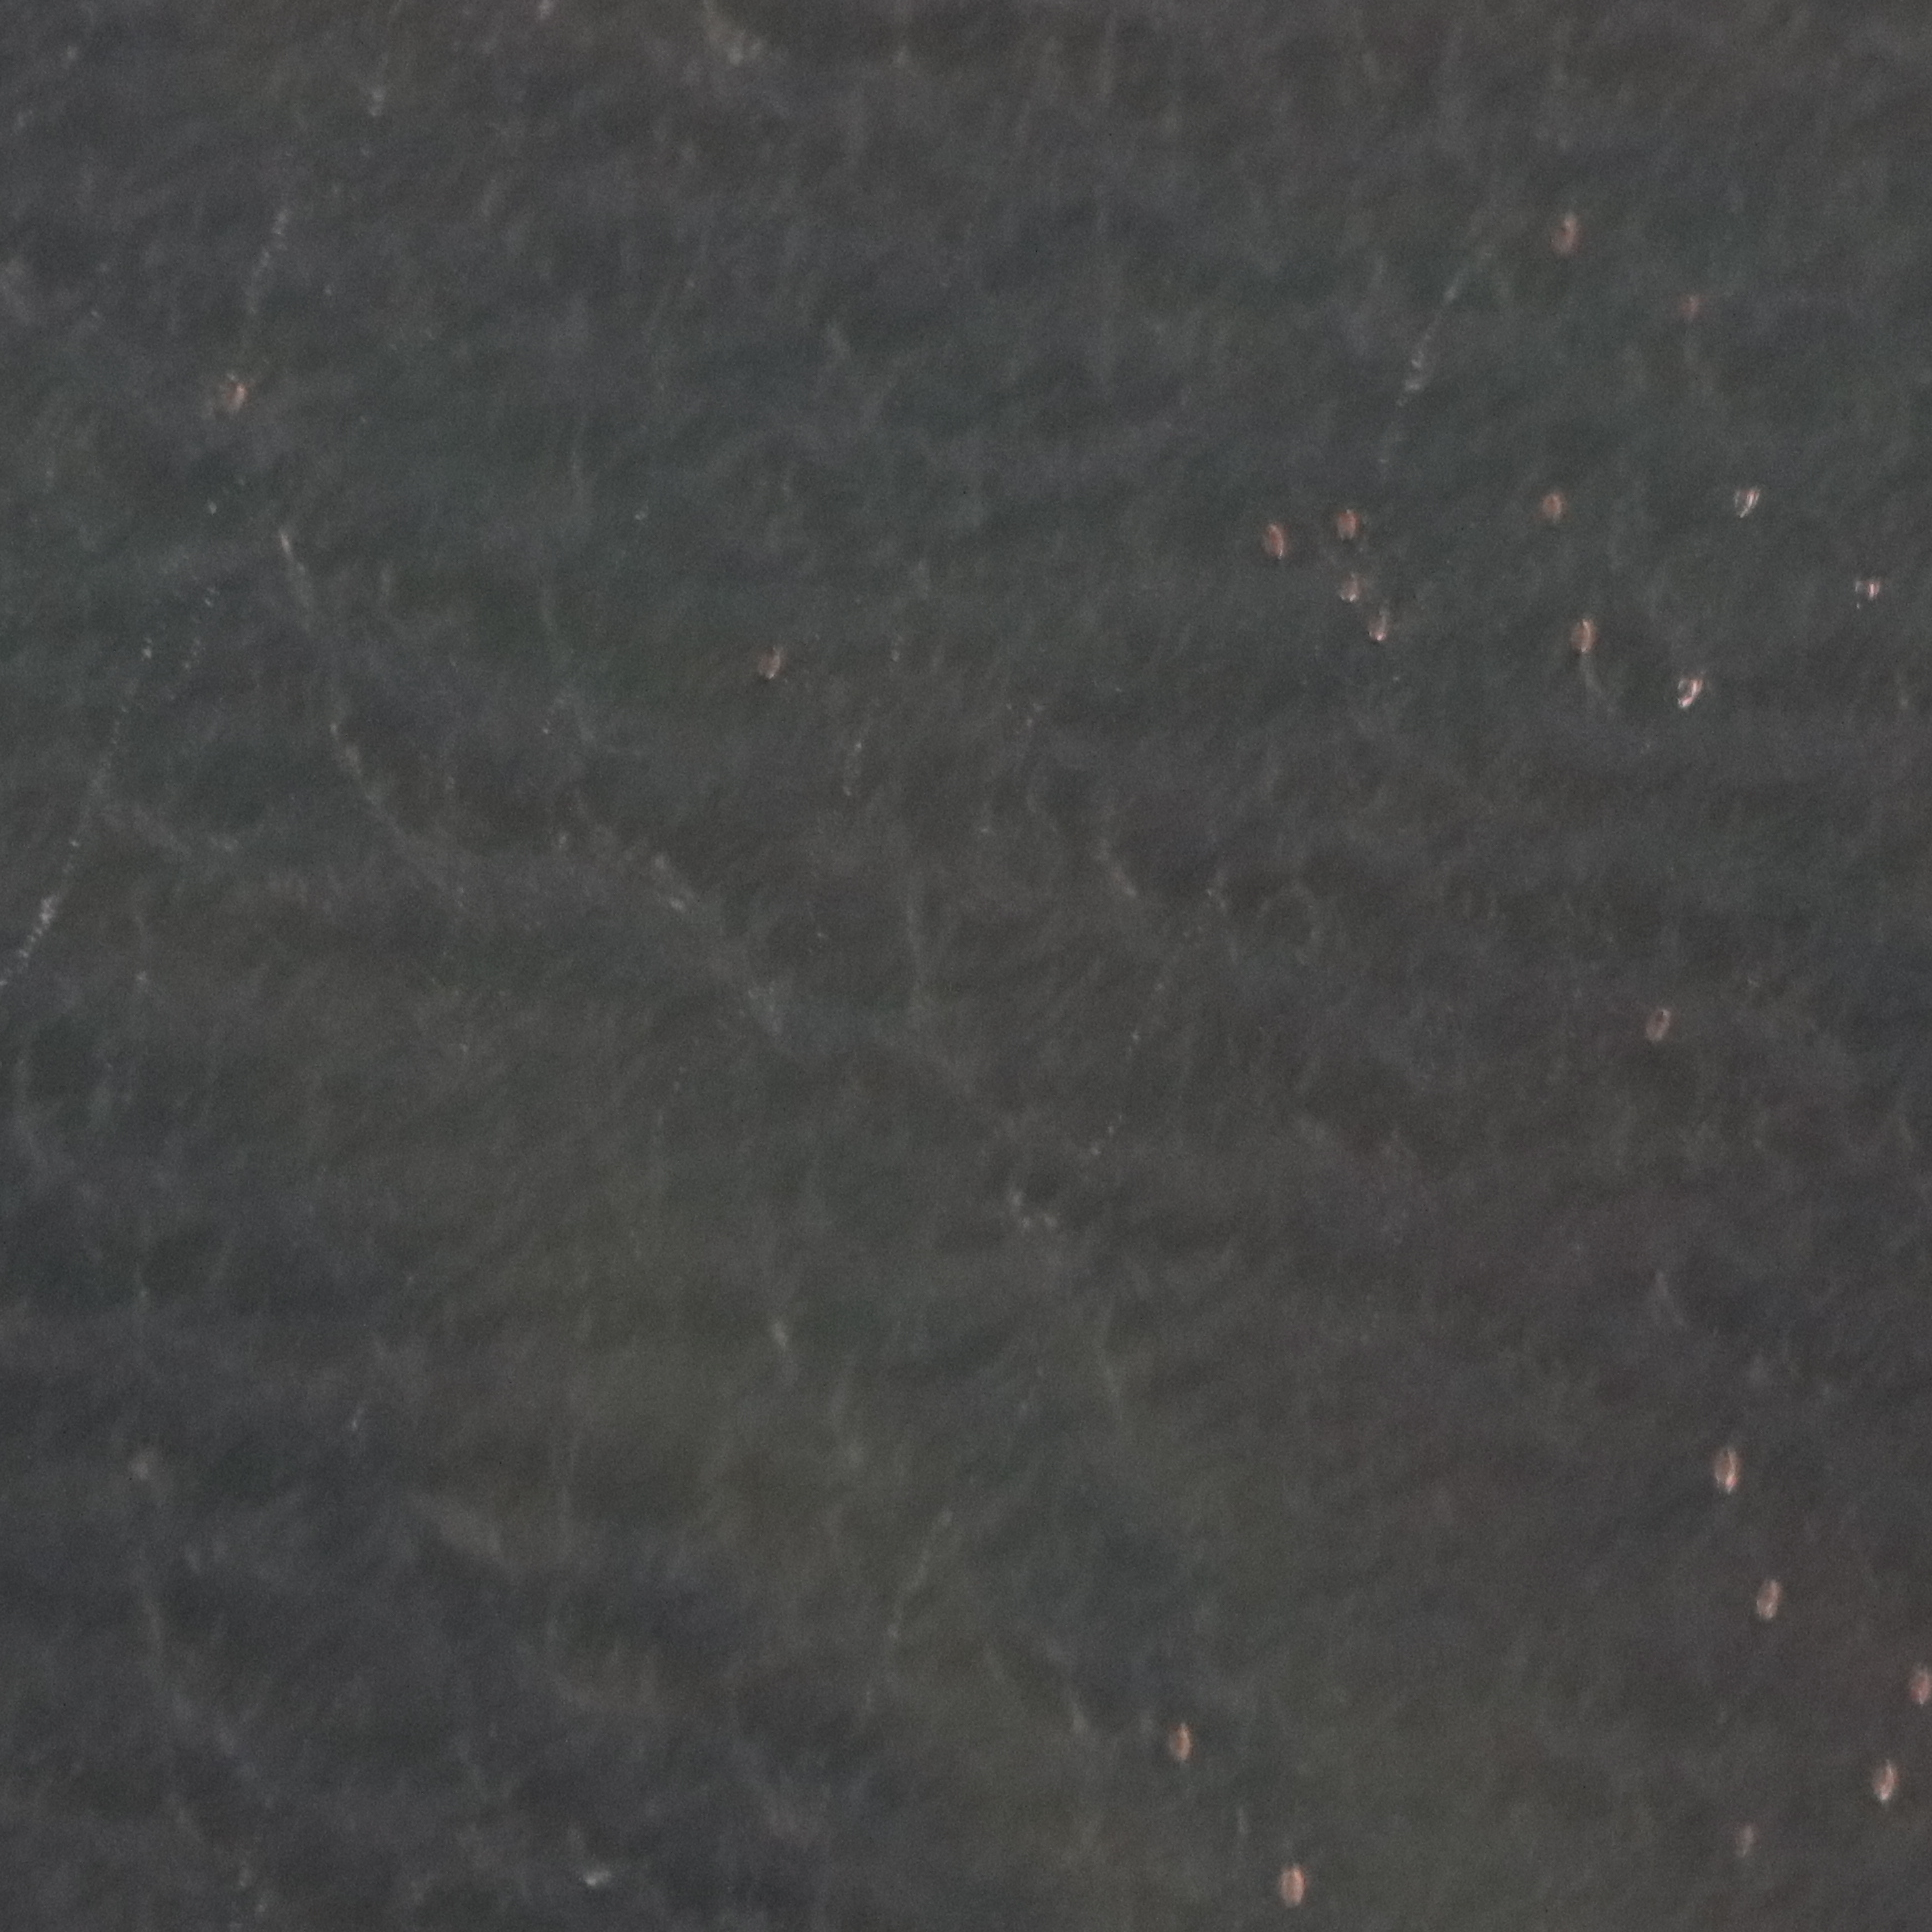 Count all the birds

20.